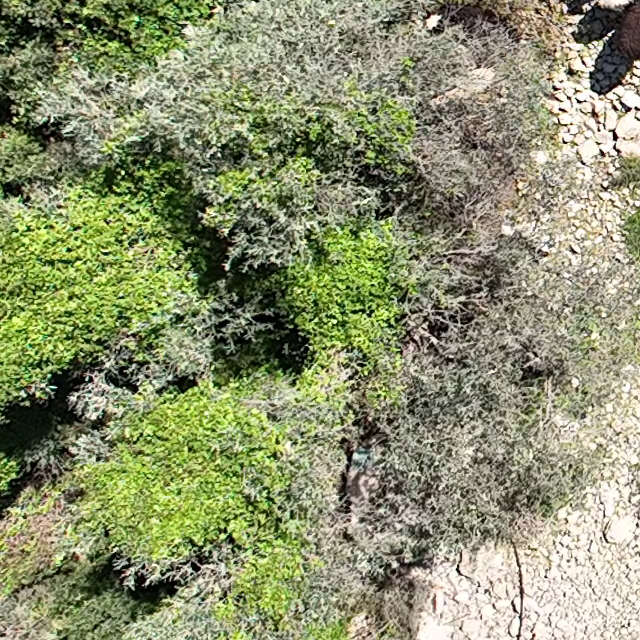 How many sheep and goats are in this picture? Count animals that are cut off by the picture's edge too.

2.